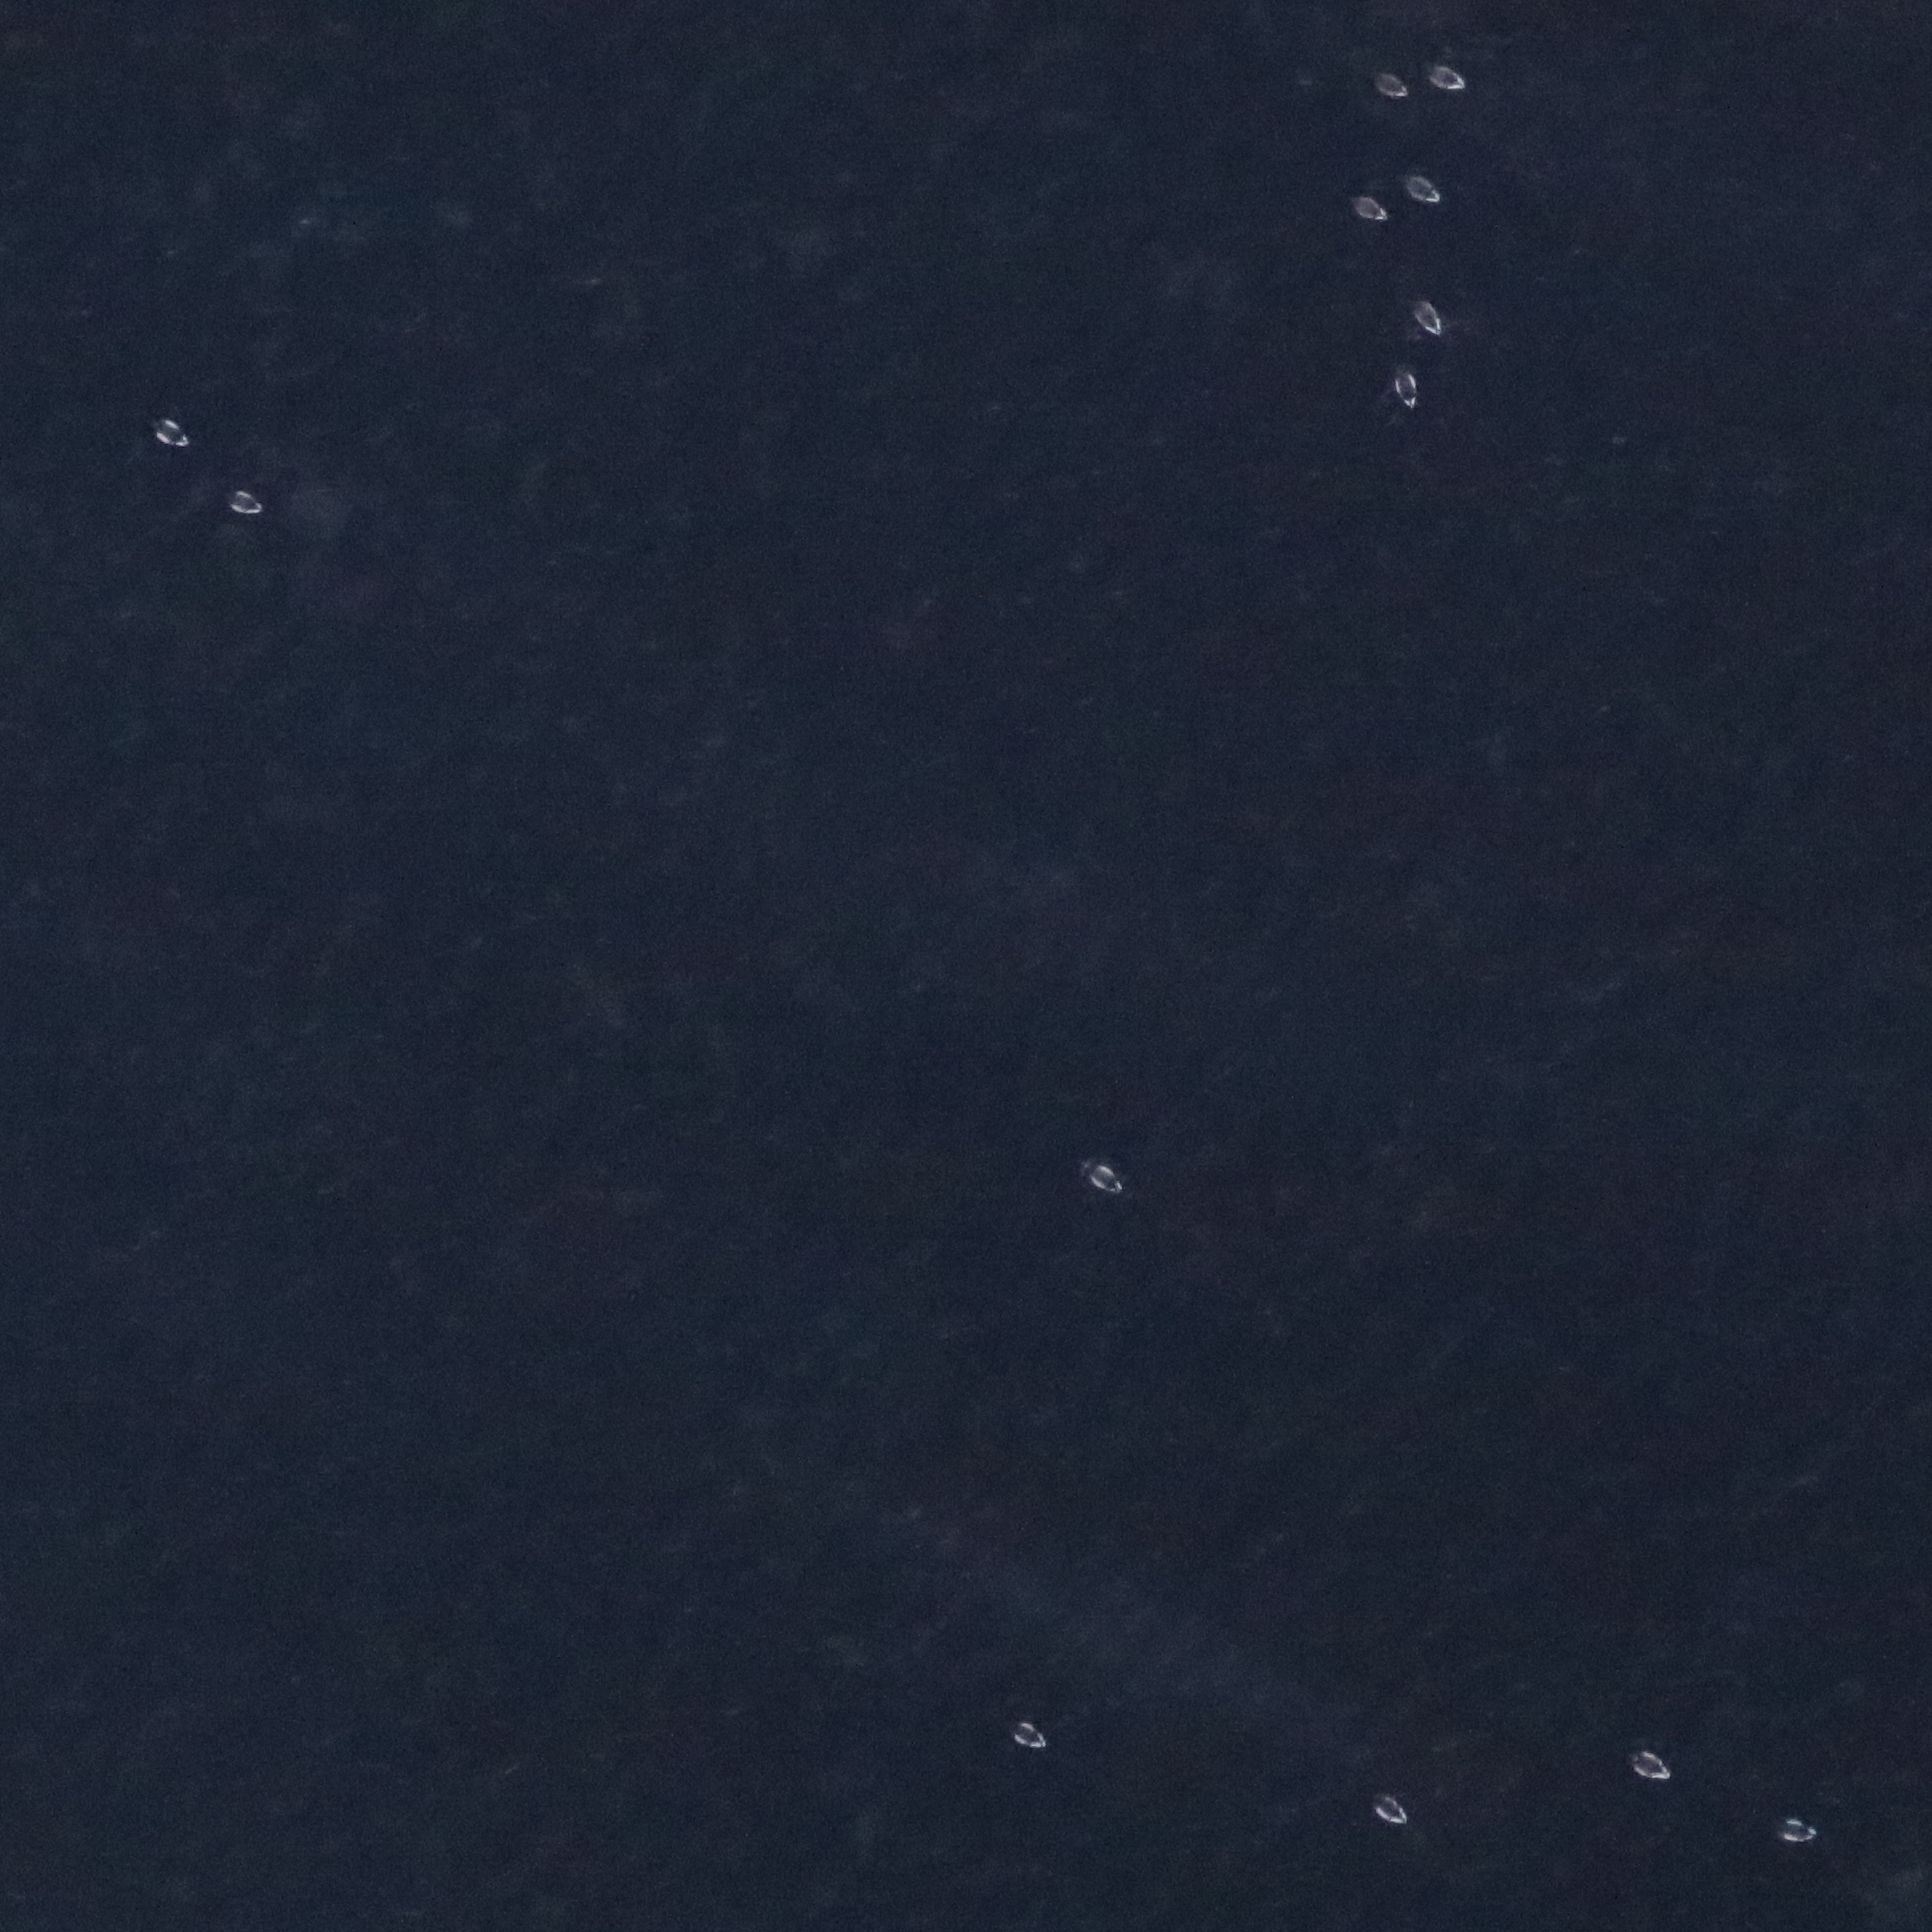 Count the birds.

13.